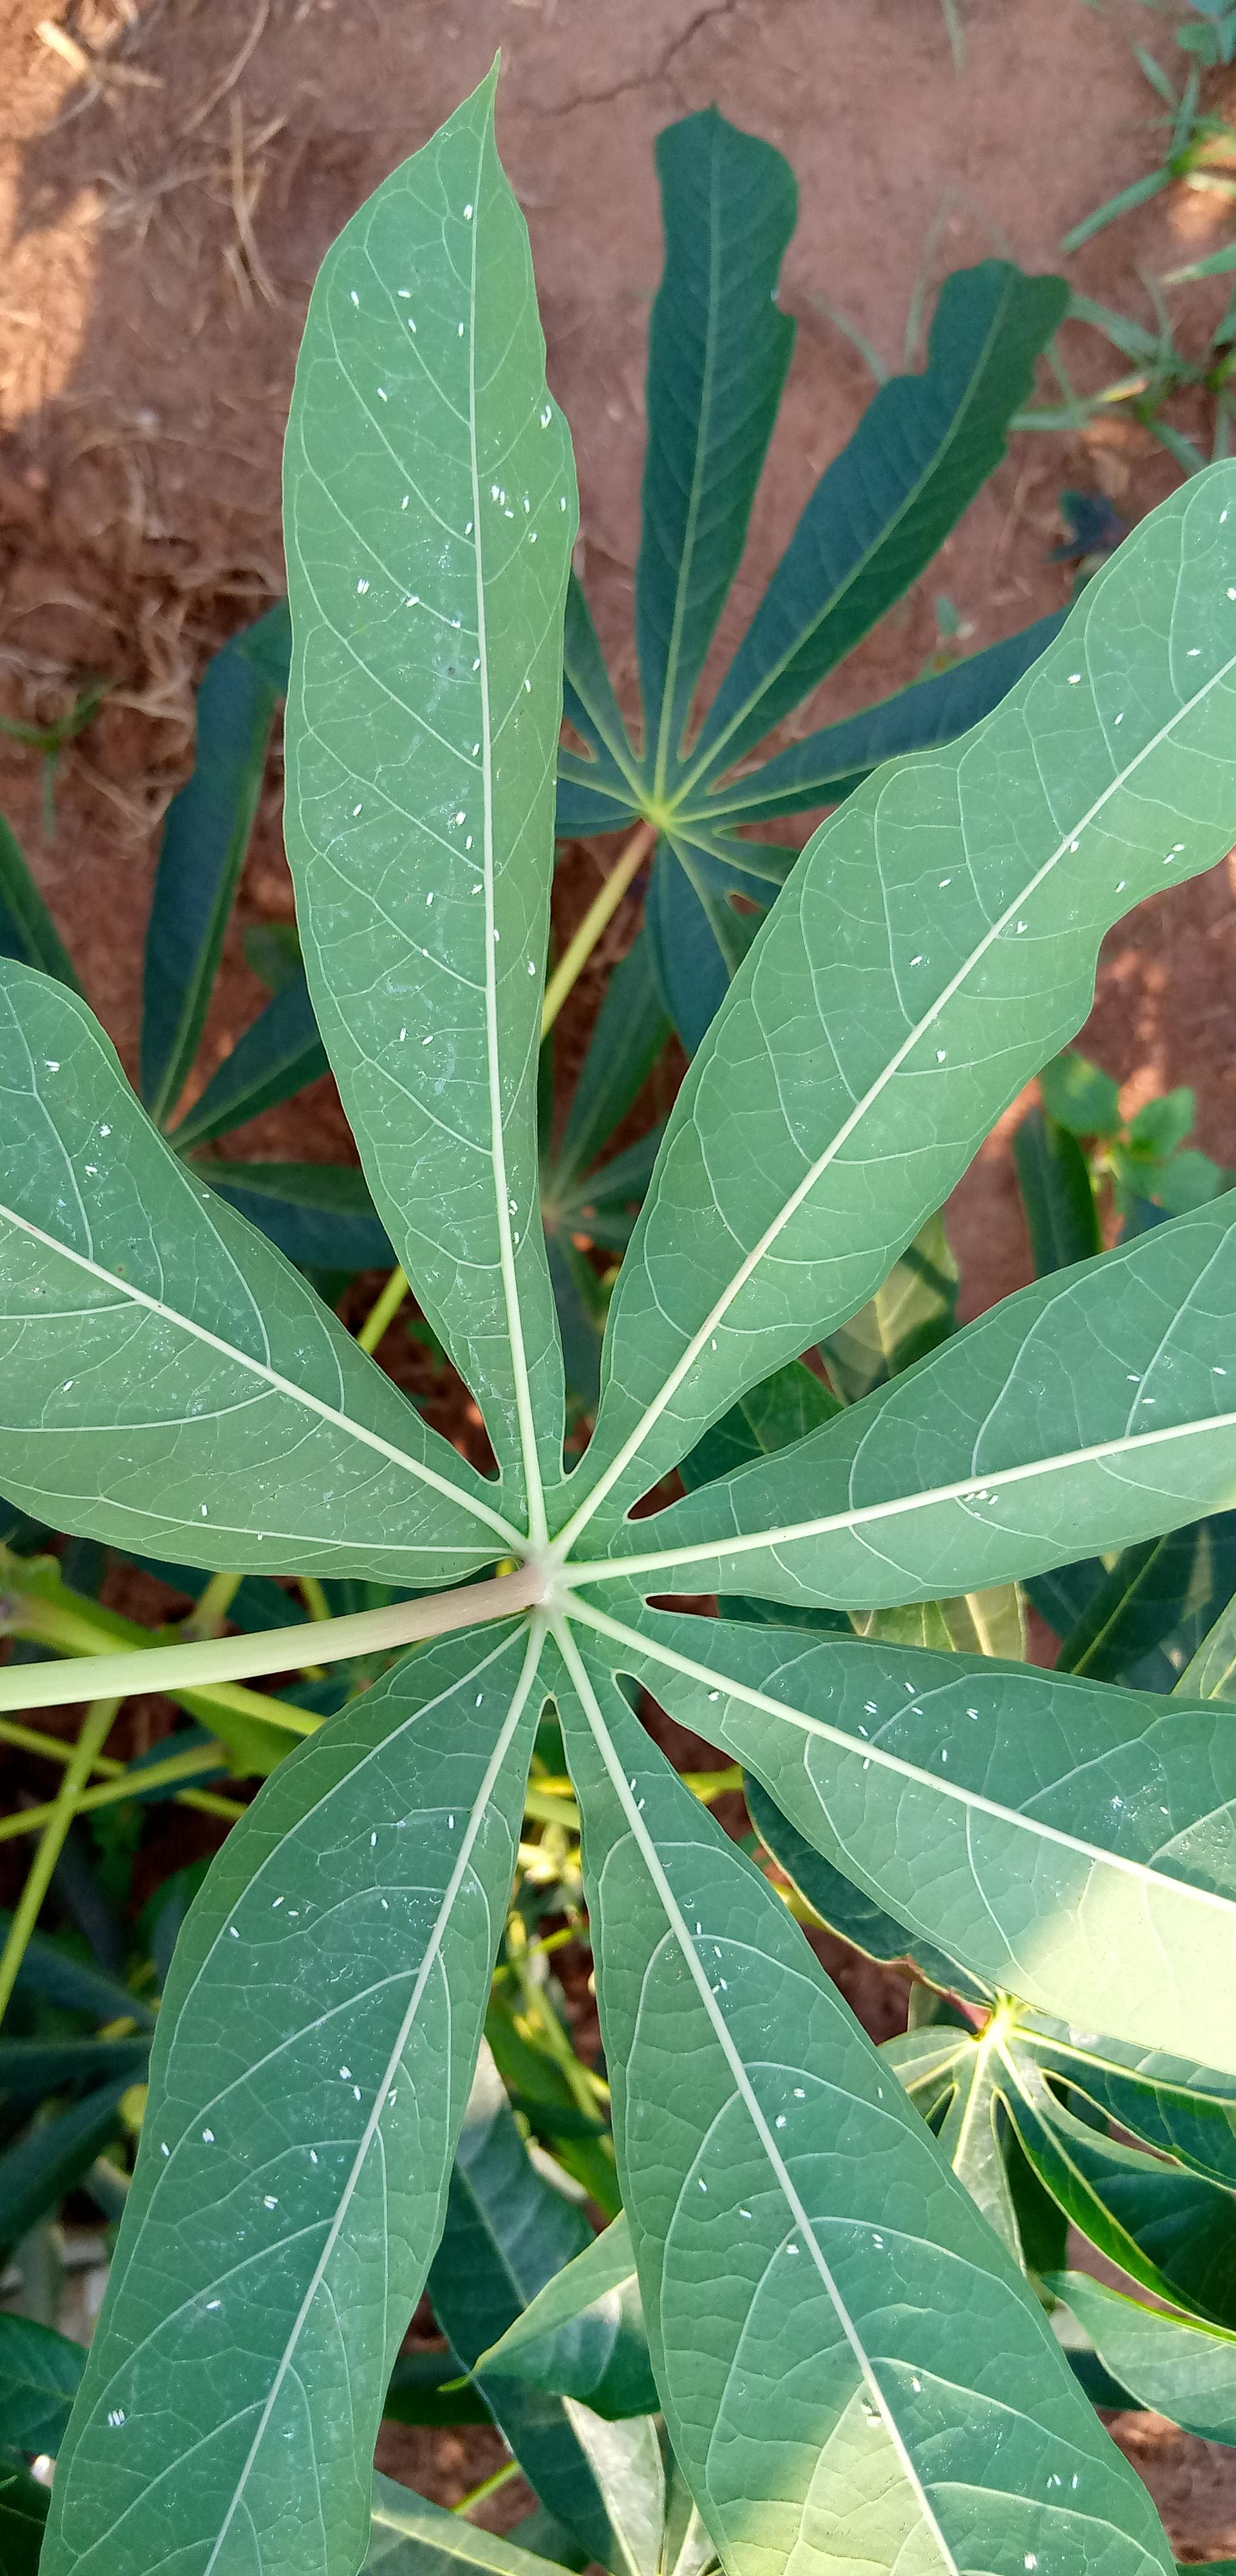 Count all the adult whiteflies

110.